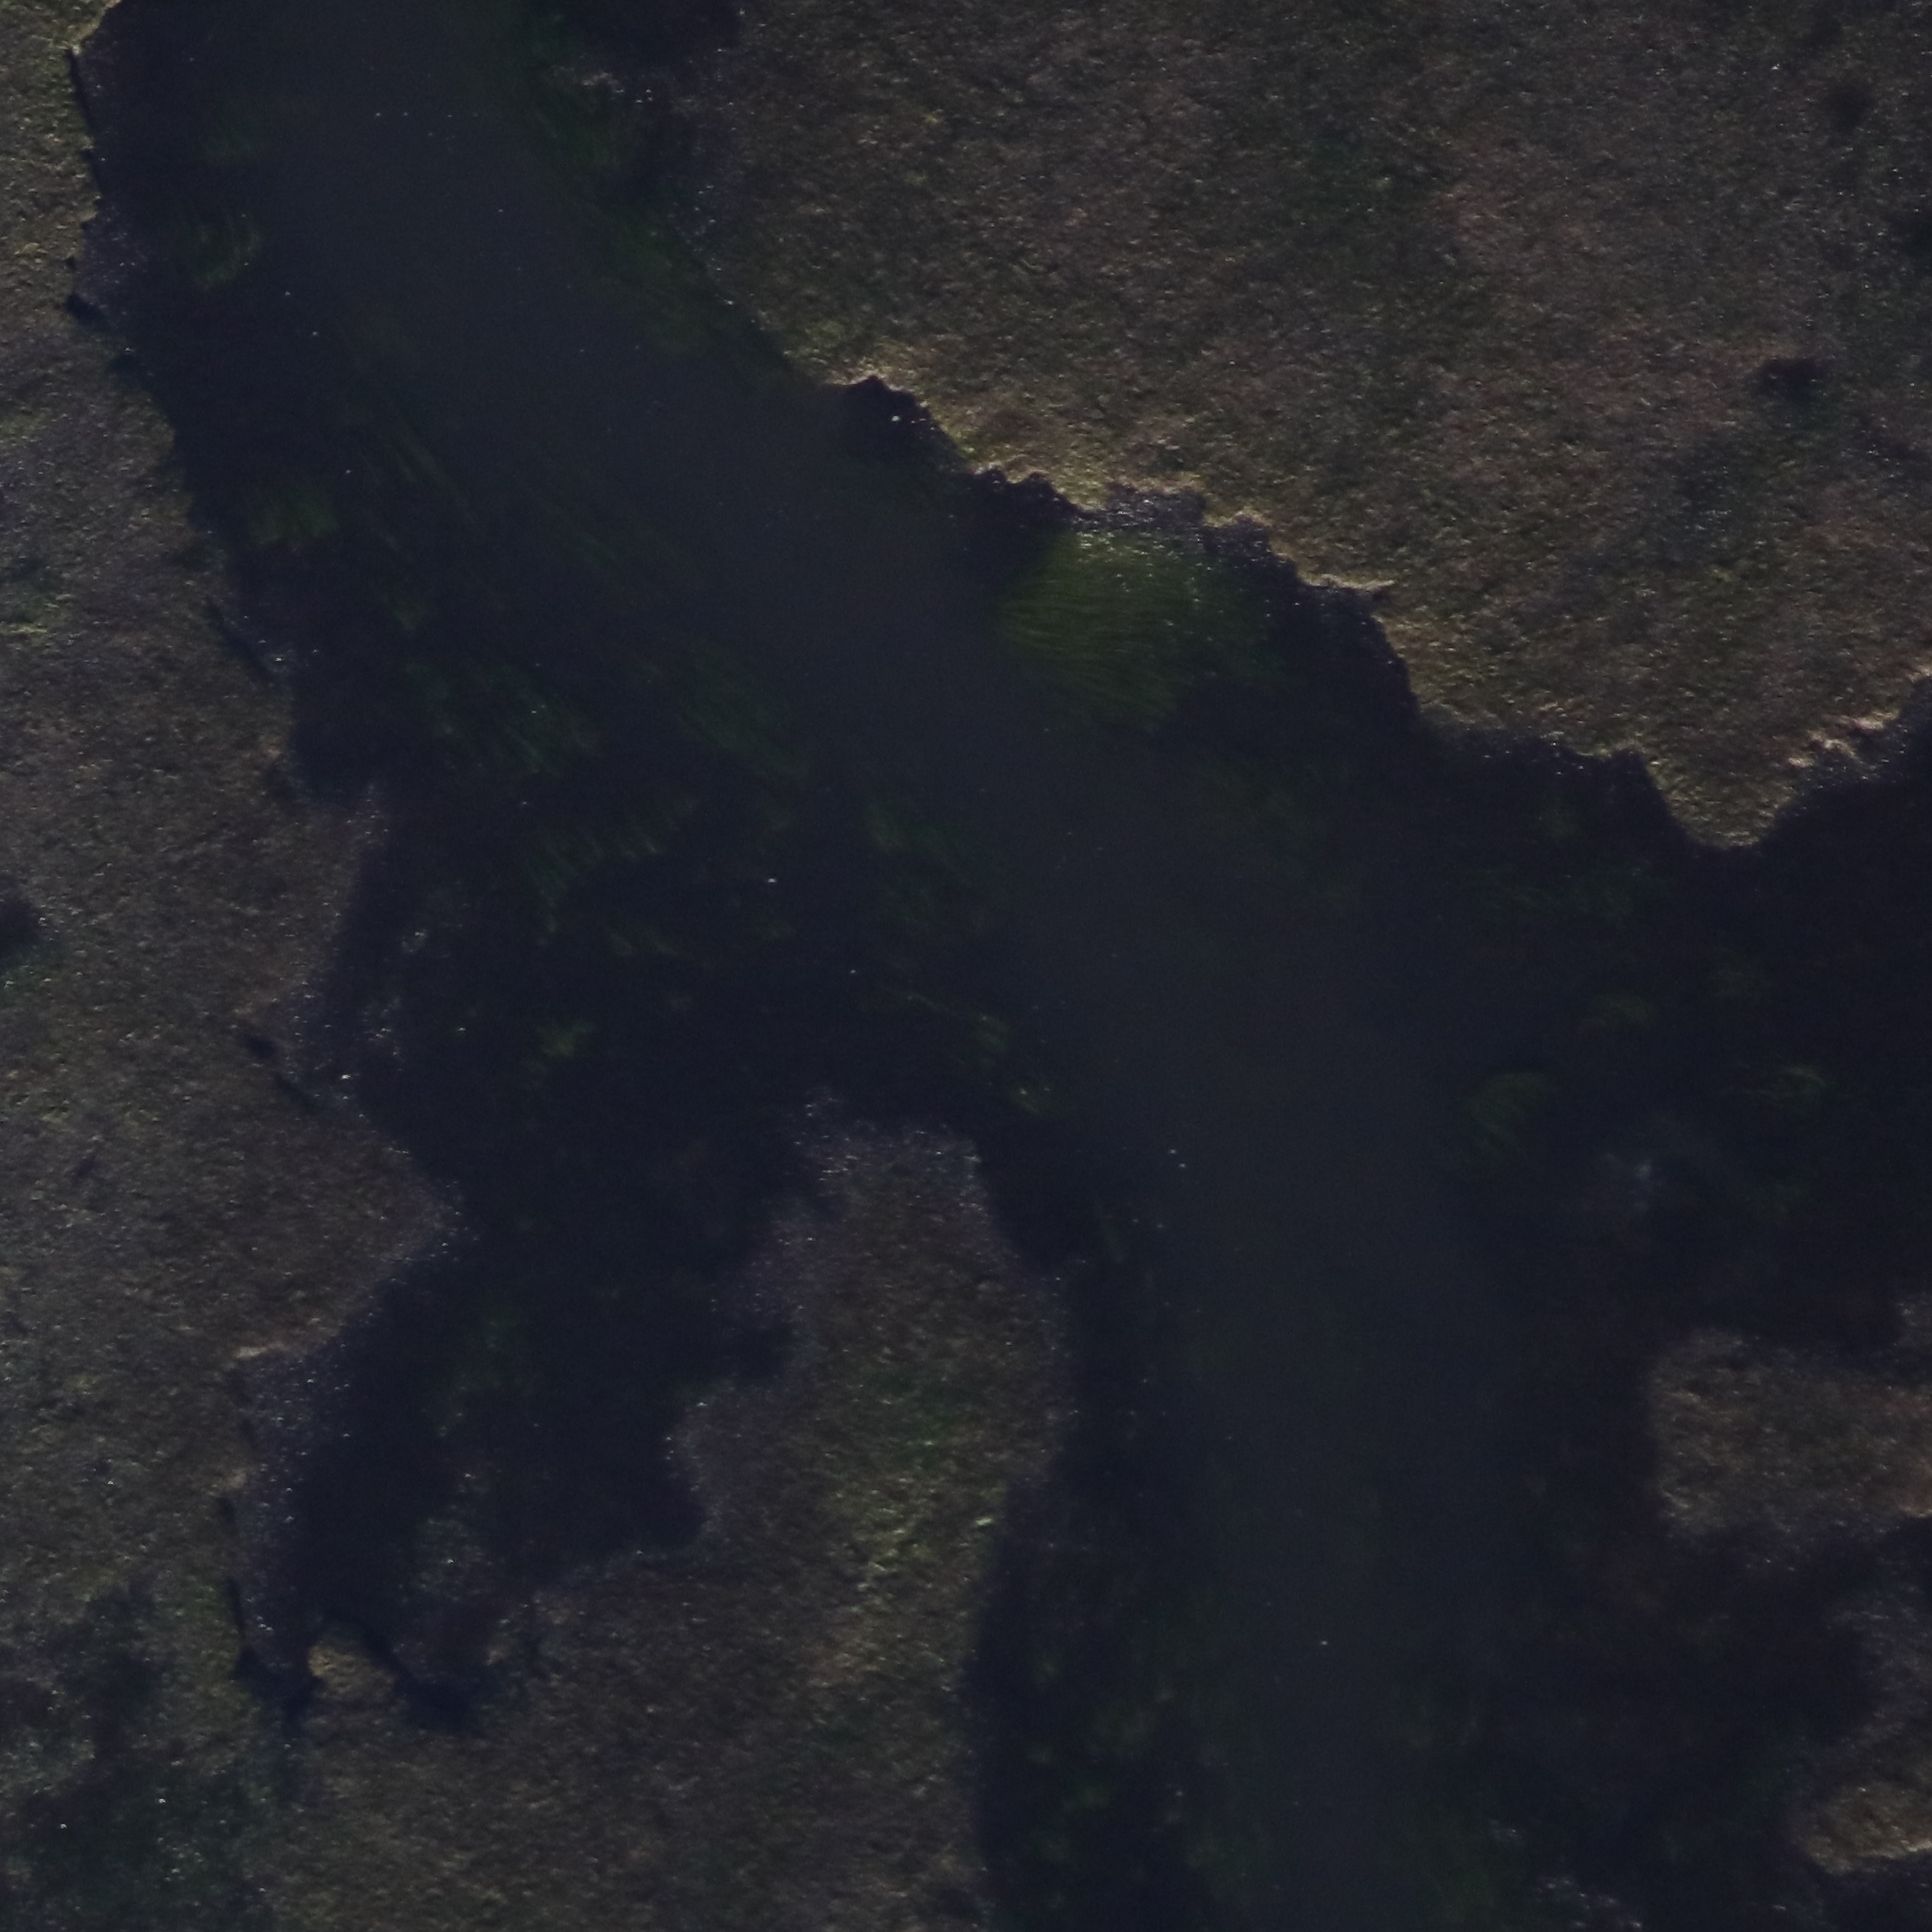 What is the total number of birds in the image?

0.